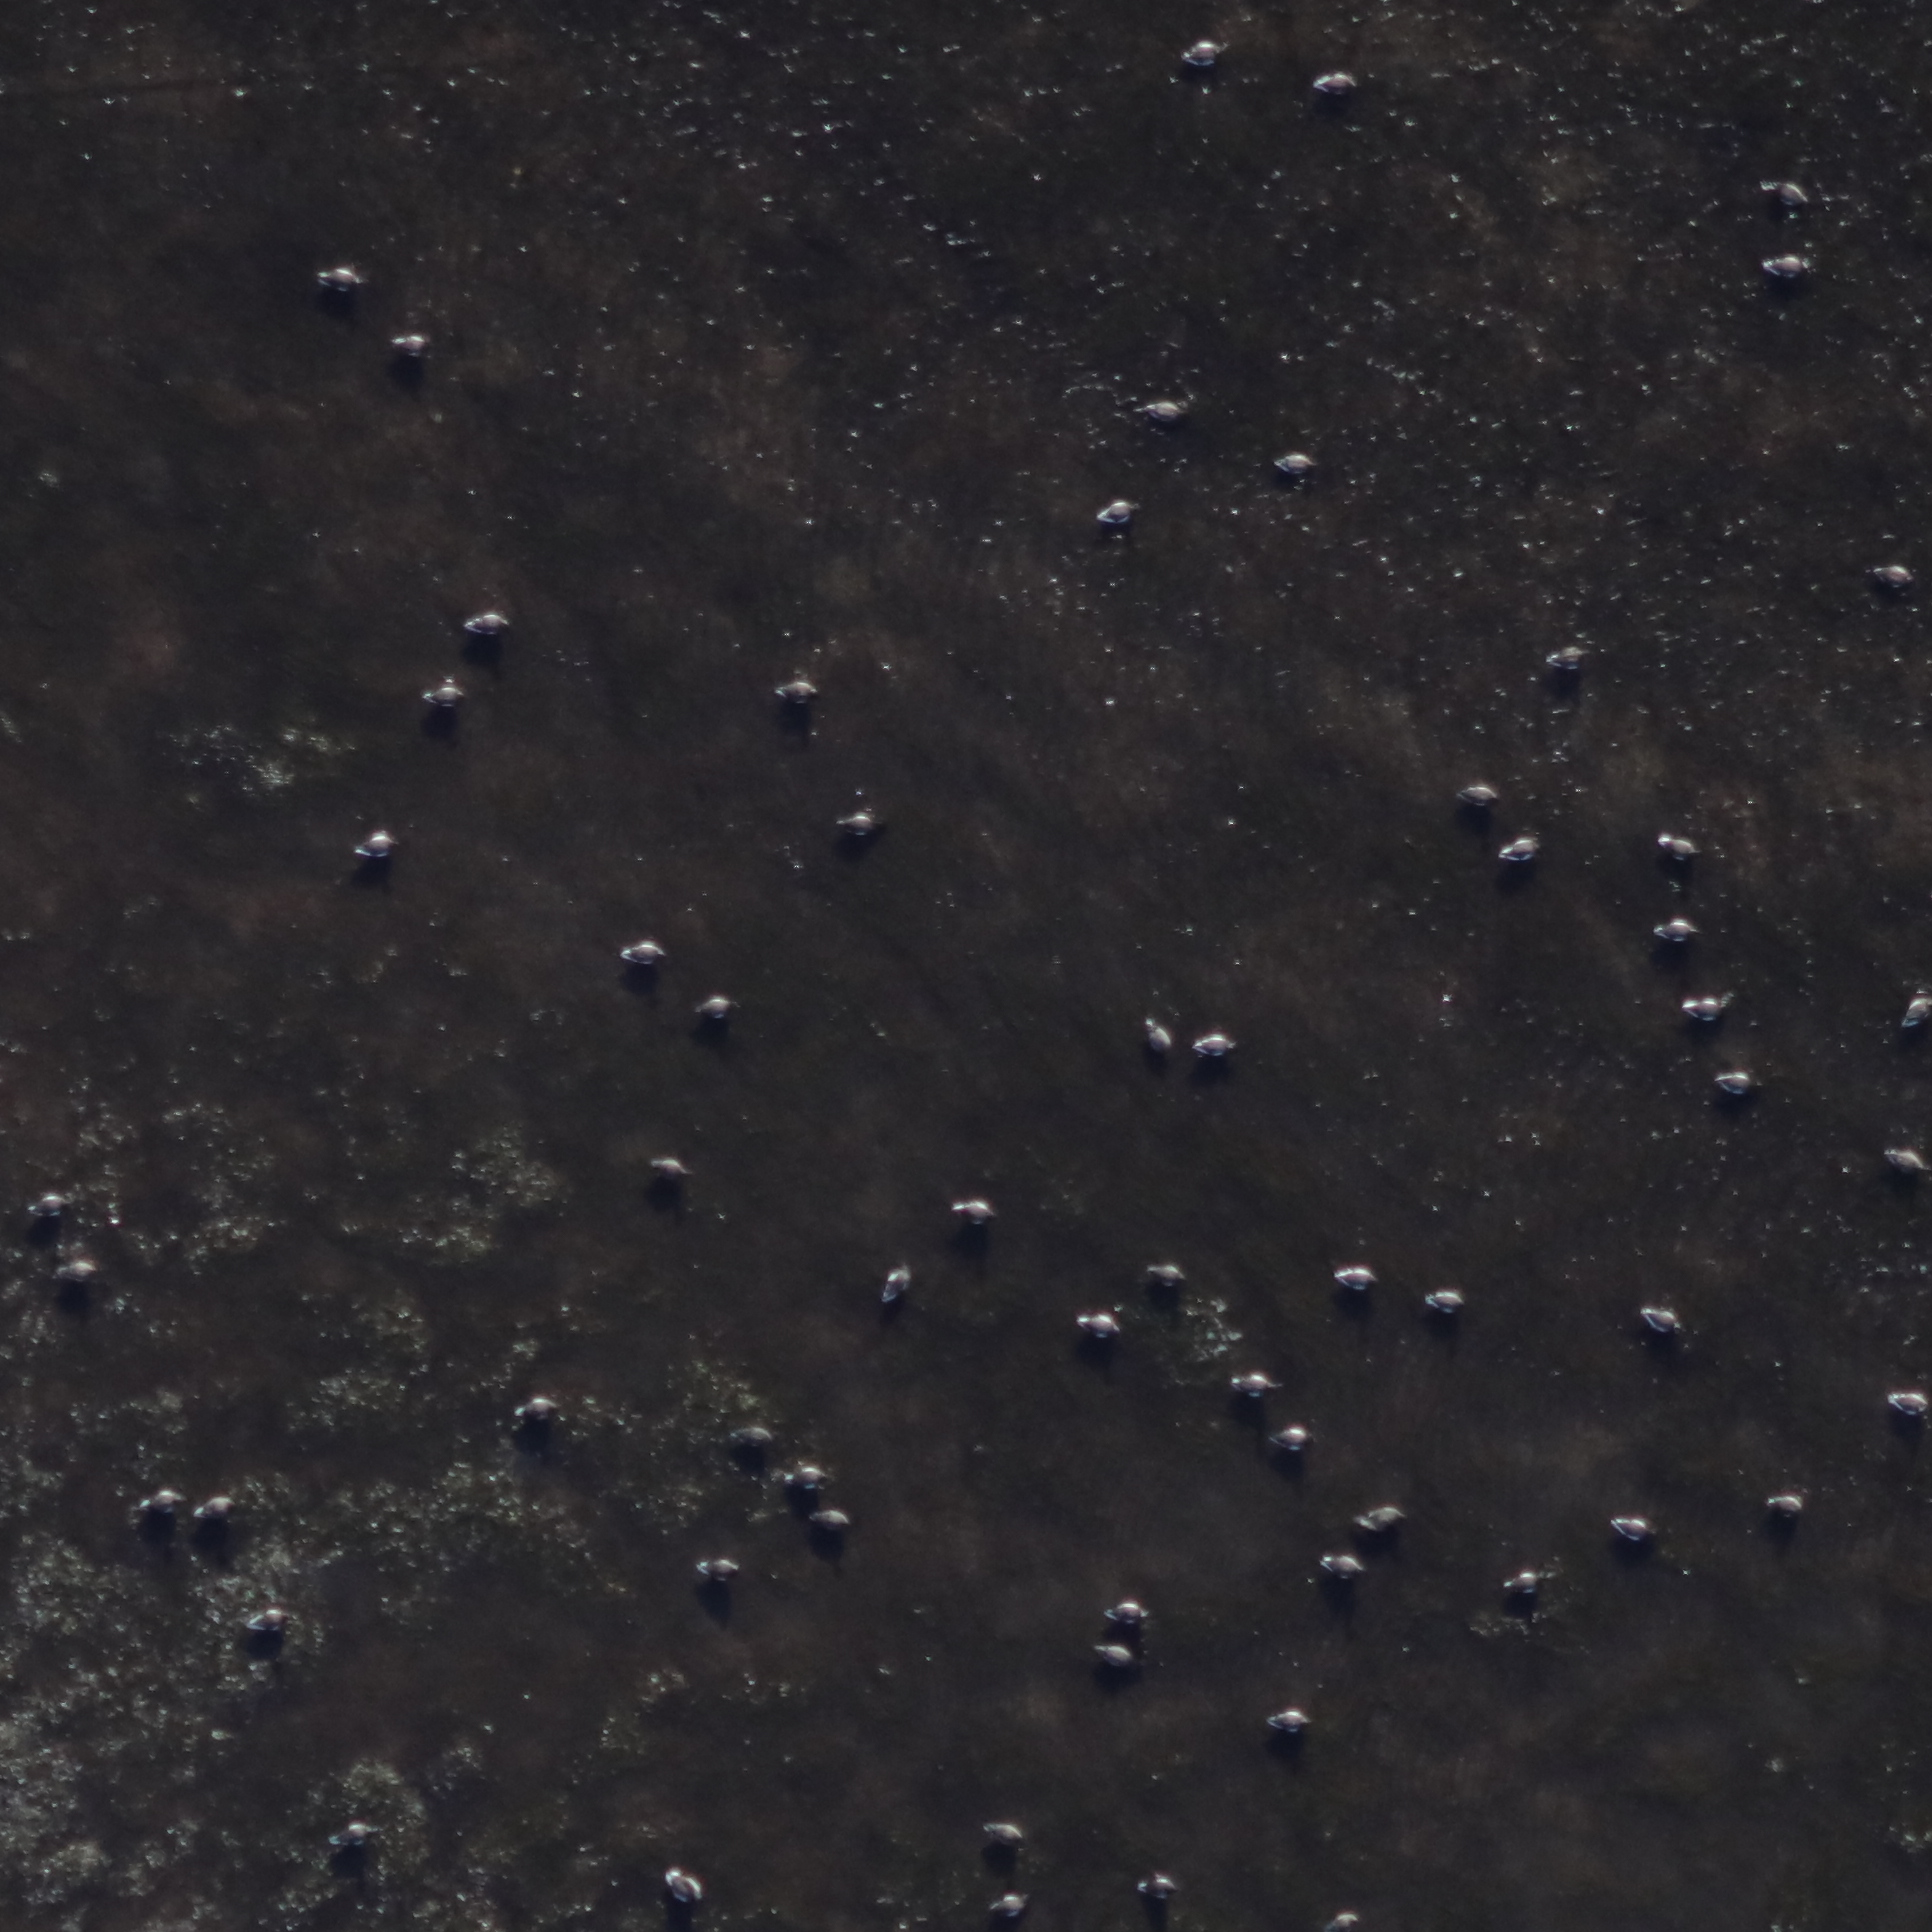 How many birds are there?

63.